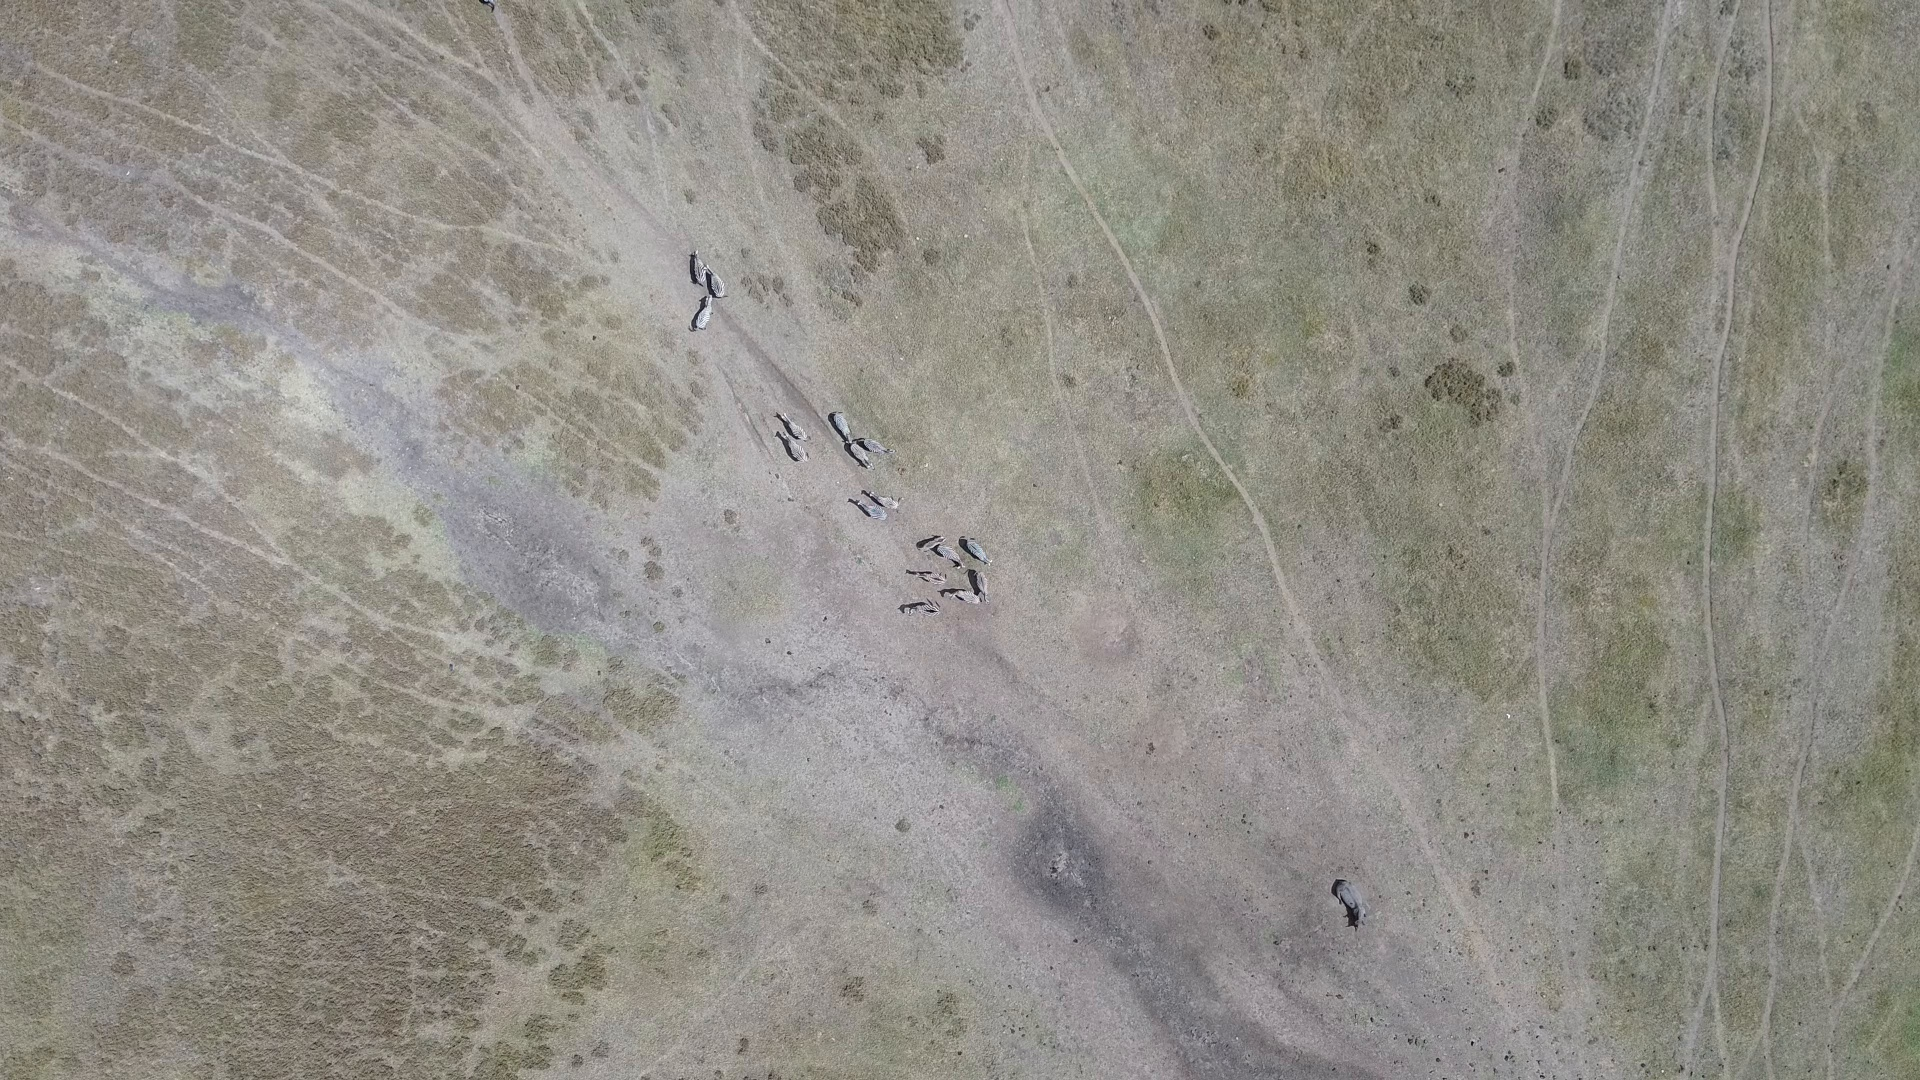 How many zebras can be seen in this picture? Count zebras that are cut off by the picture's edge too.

14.